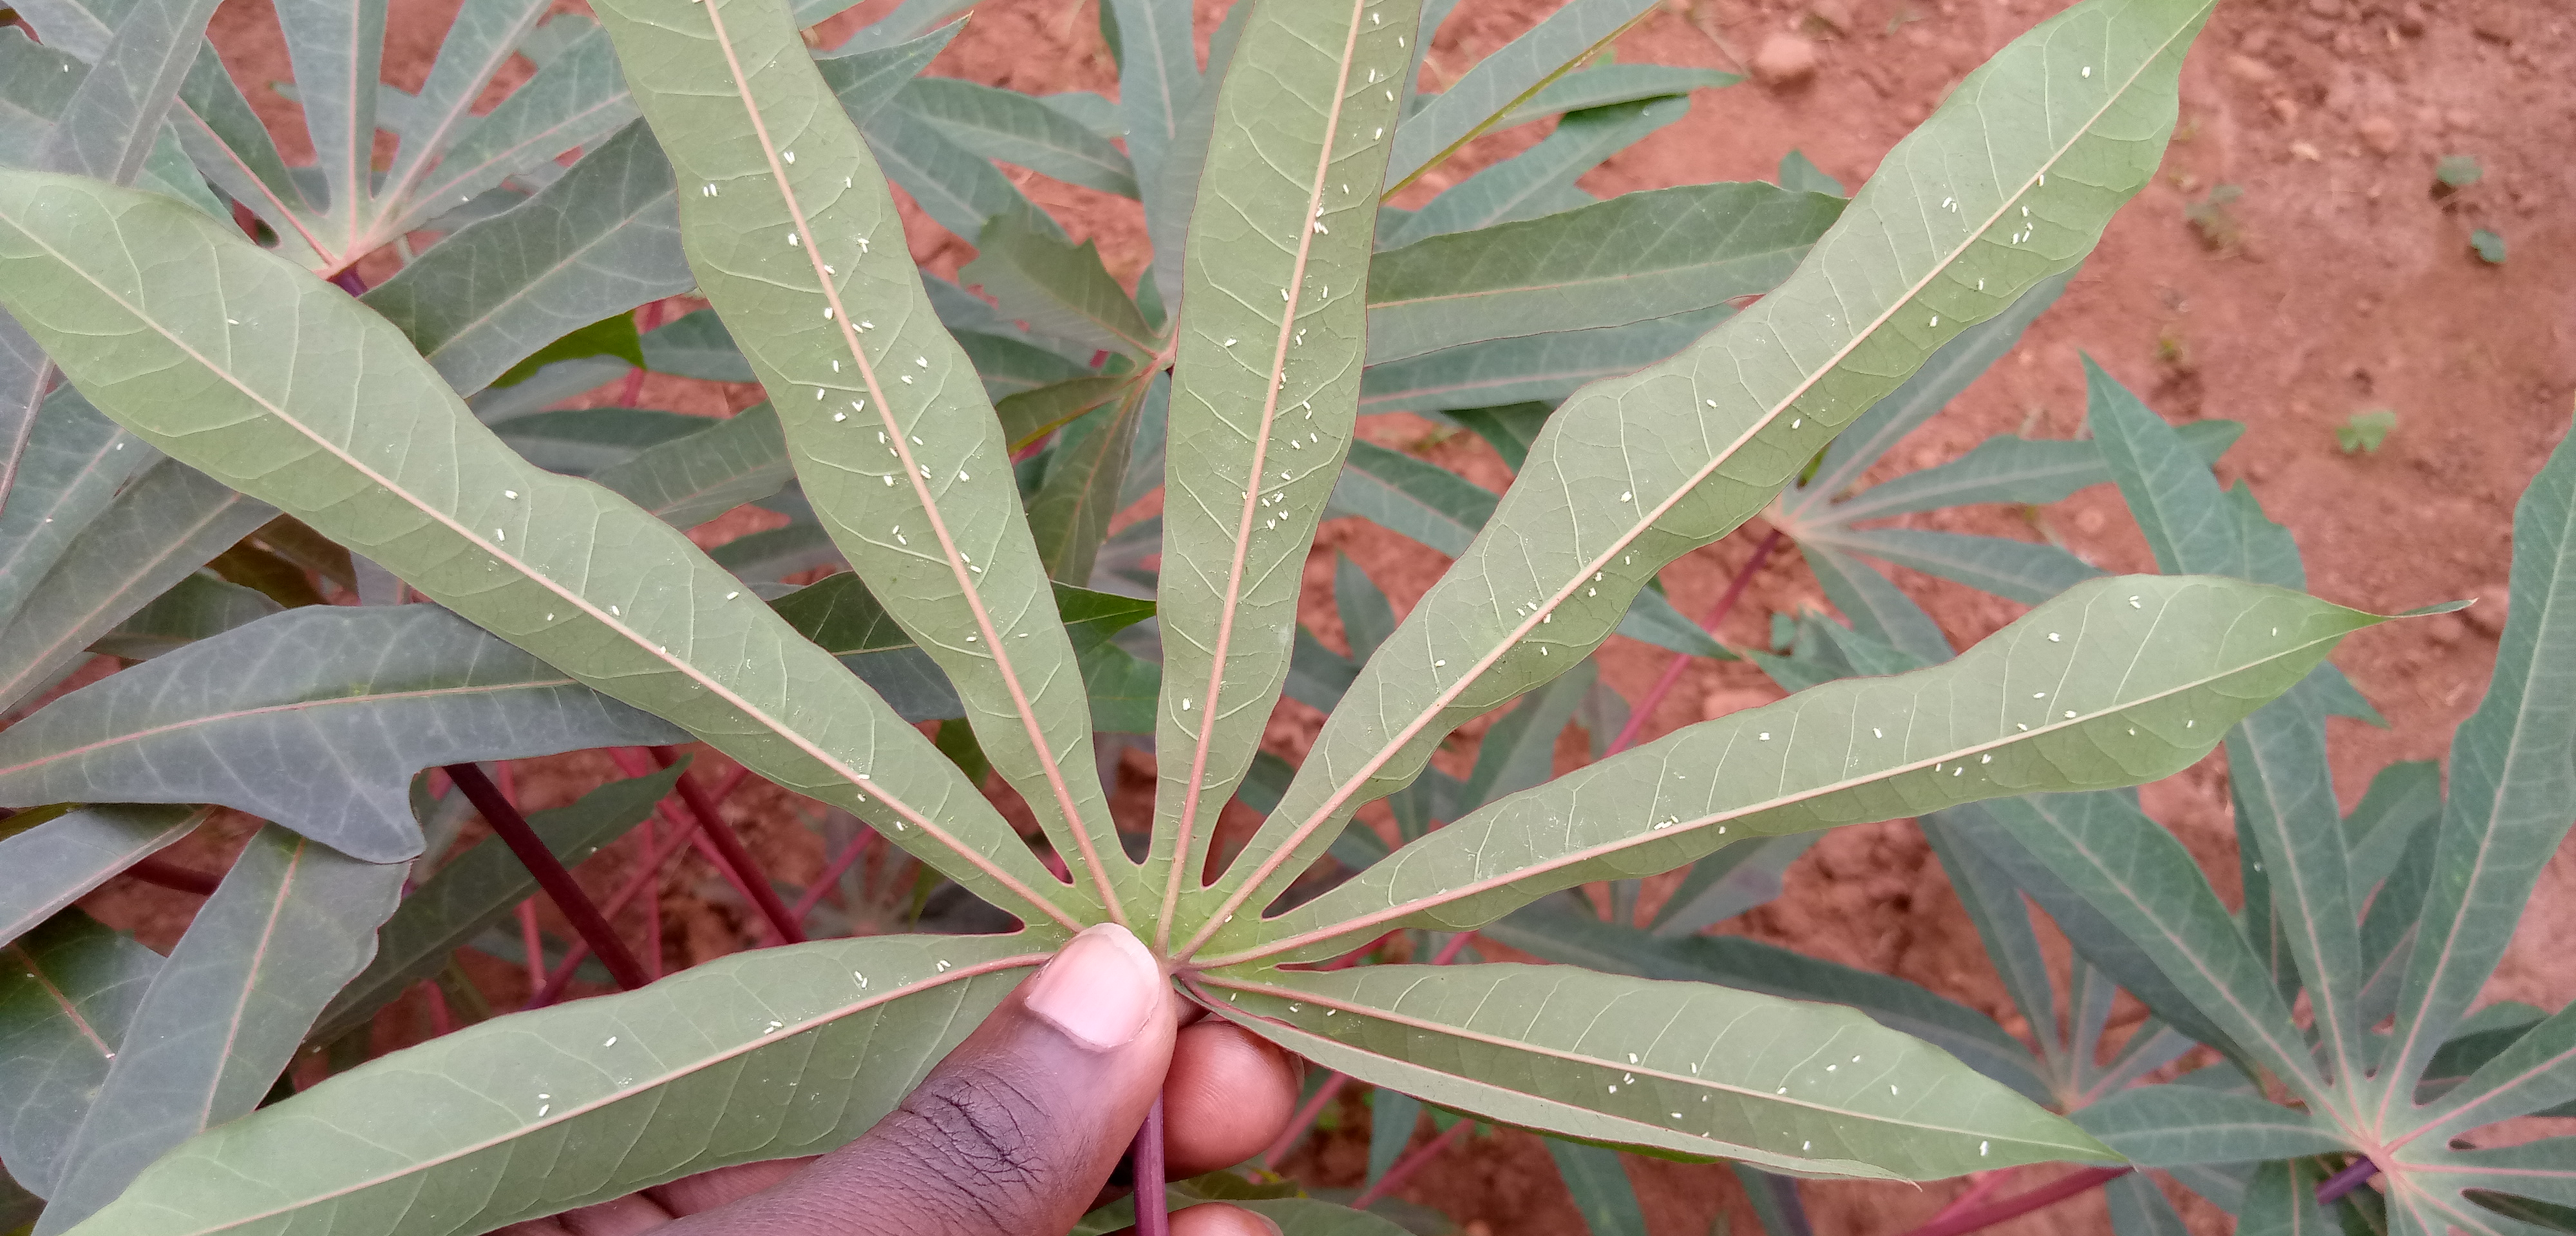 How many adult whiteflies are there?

152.